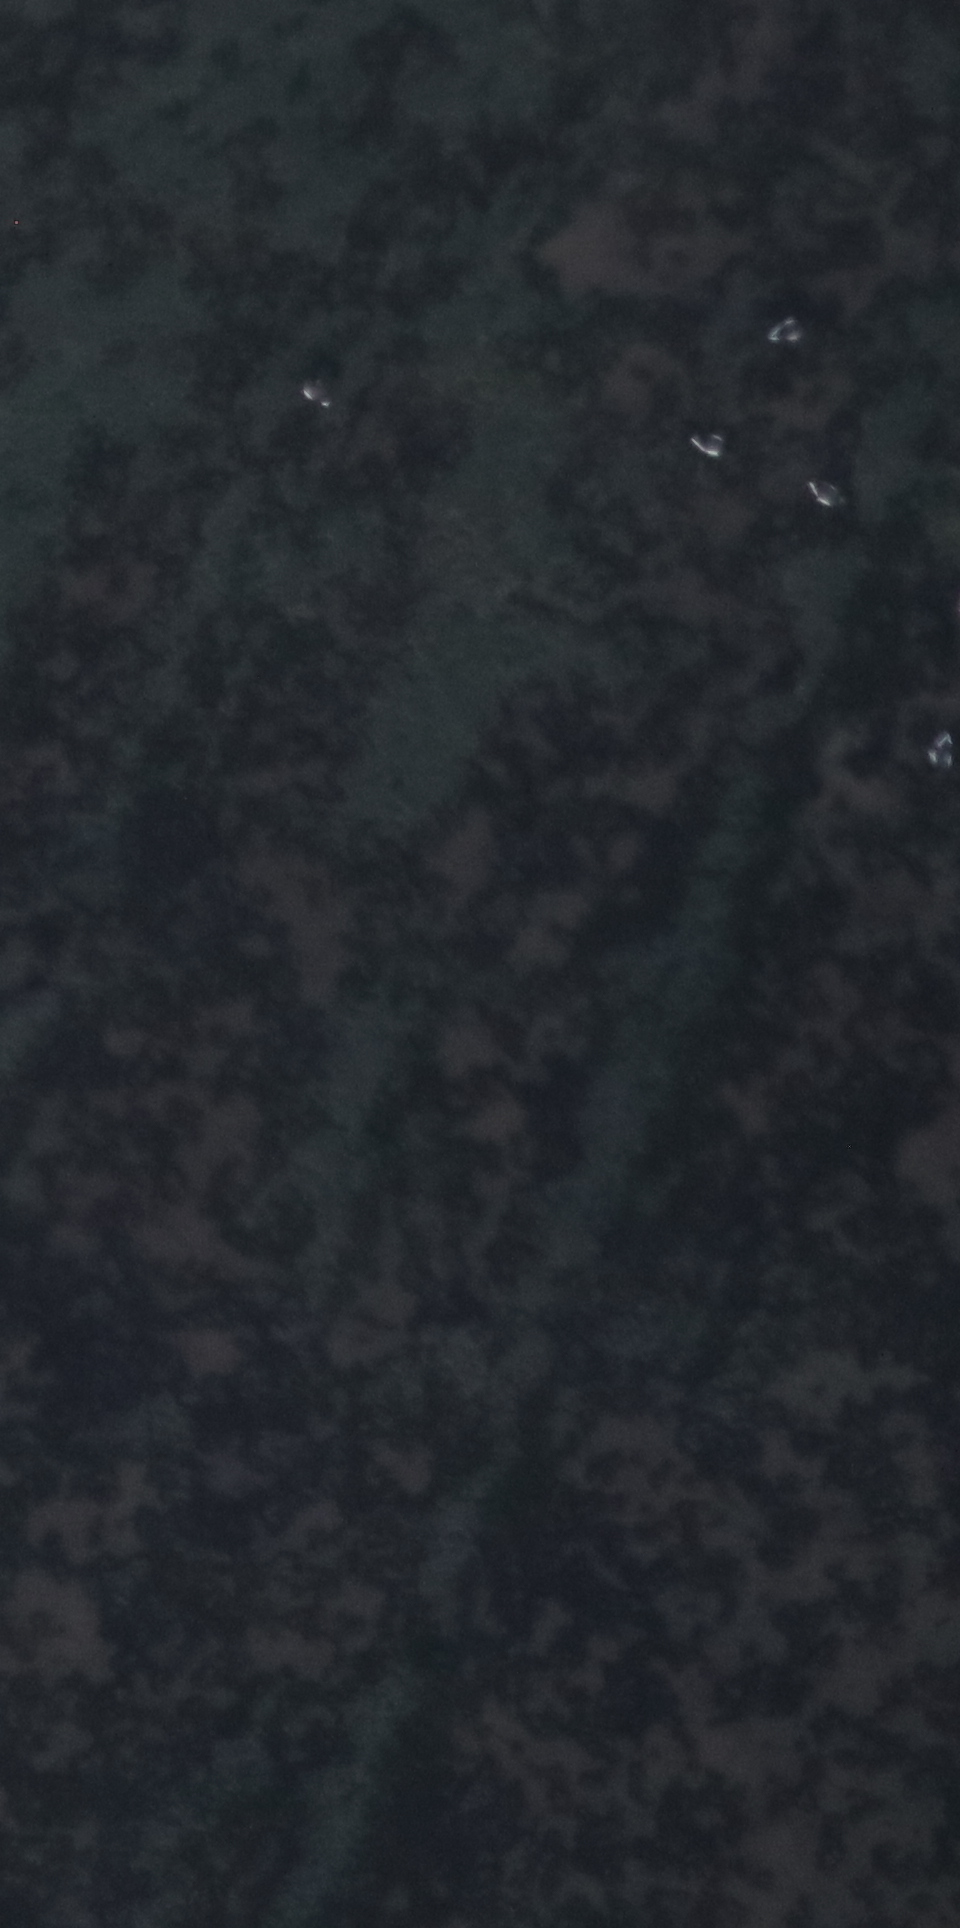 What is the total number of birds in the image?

5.